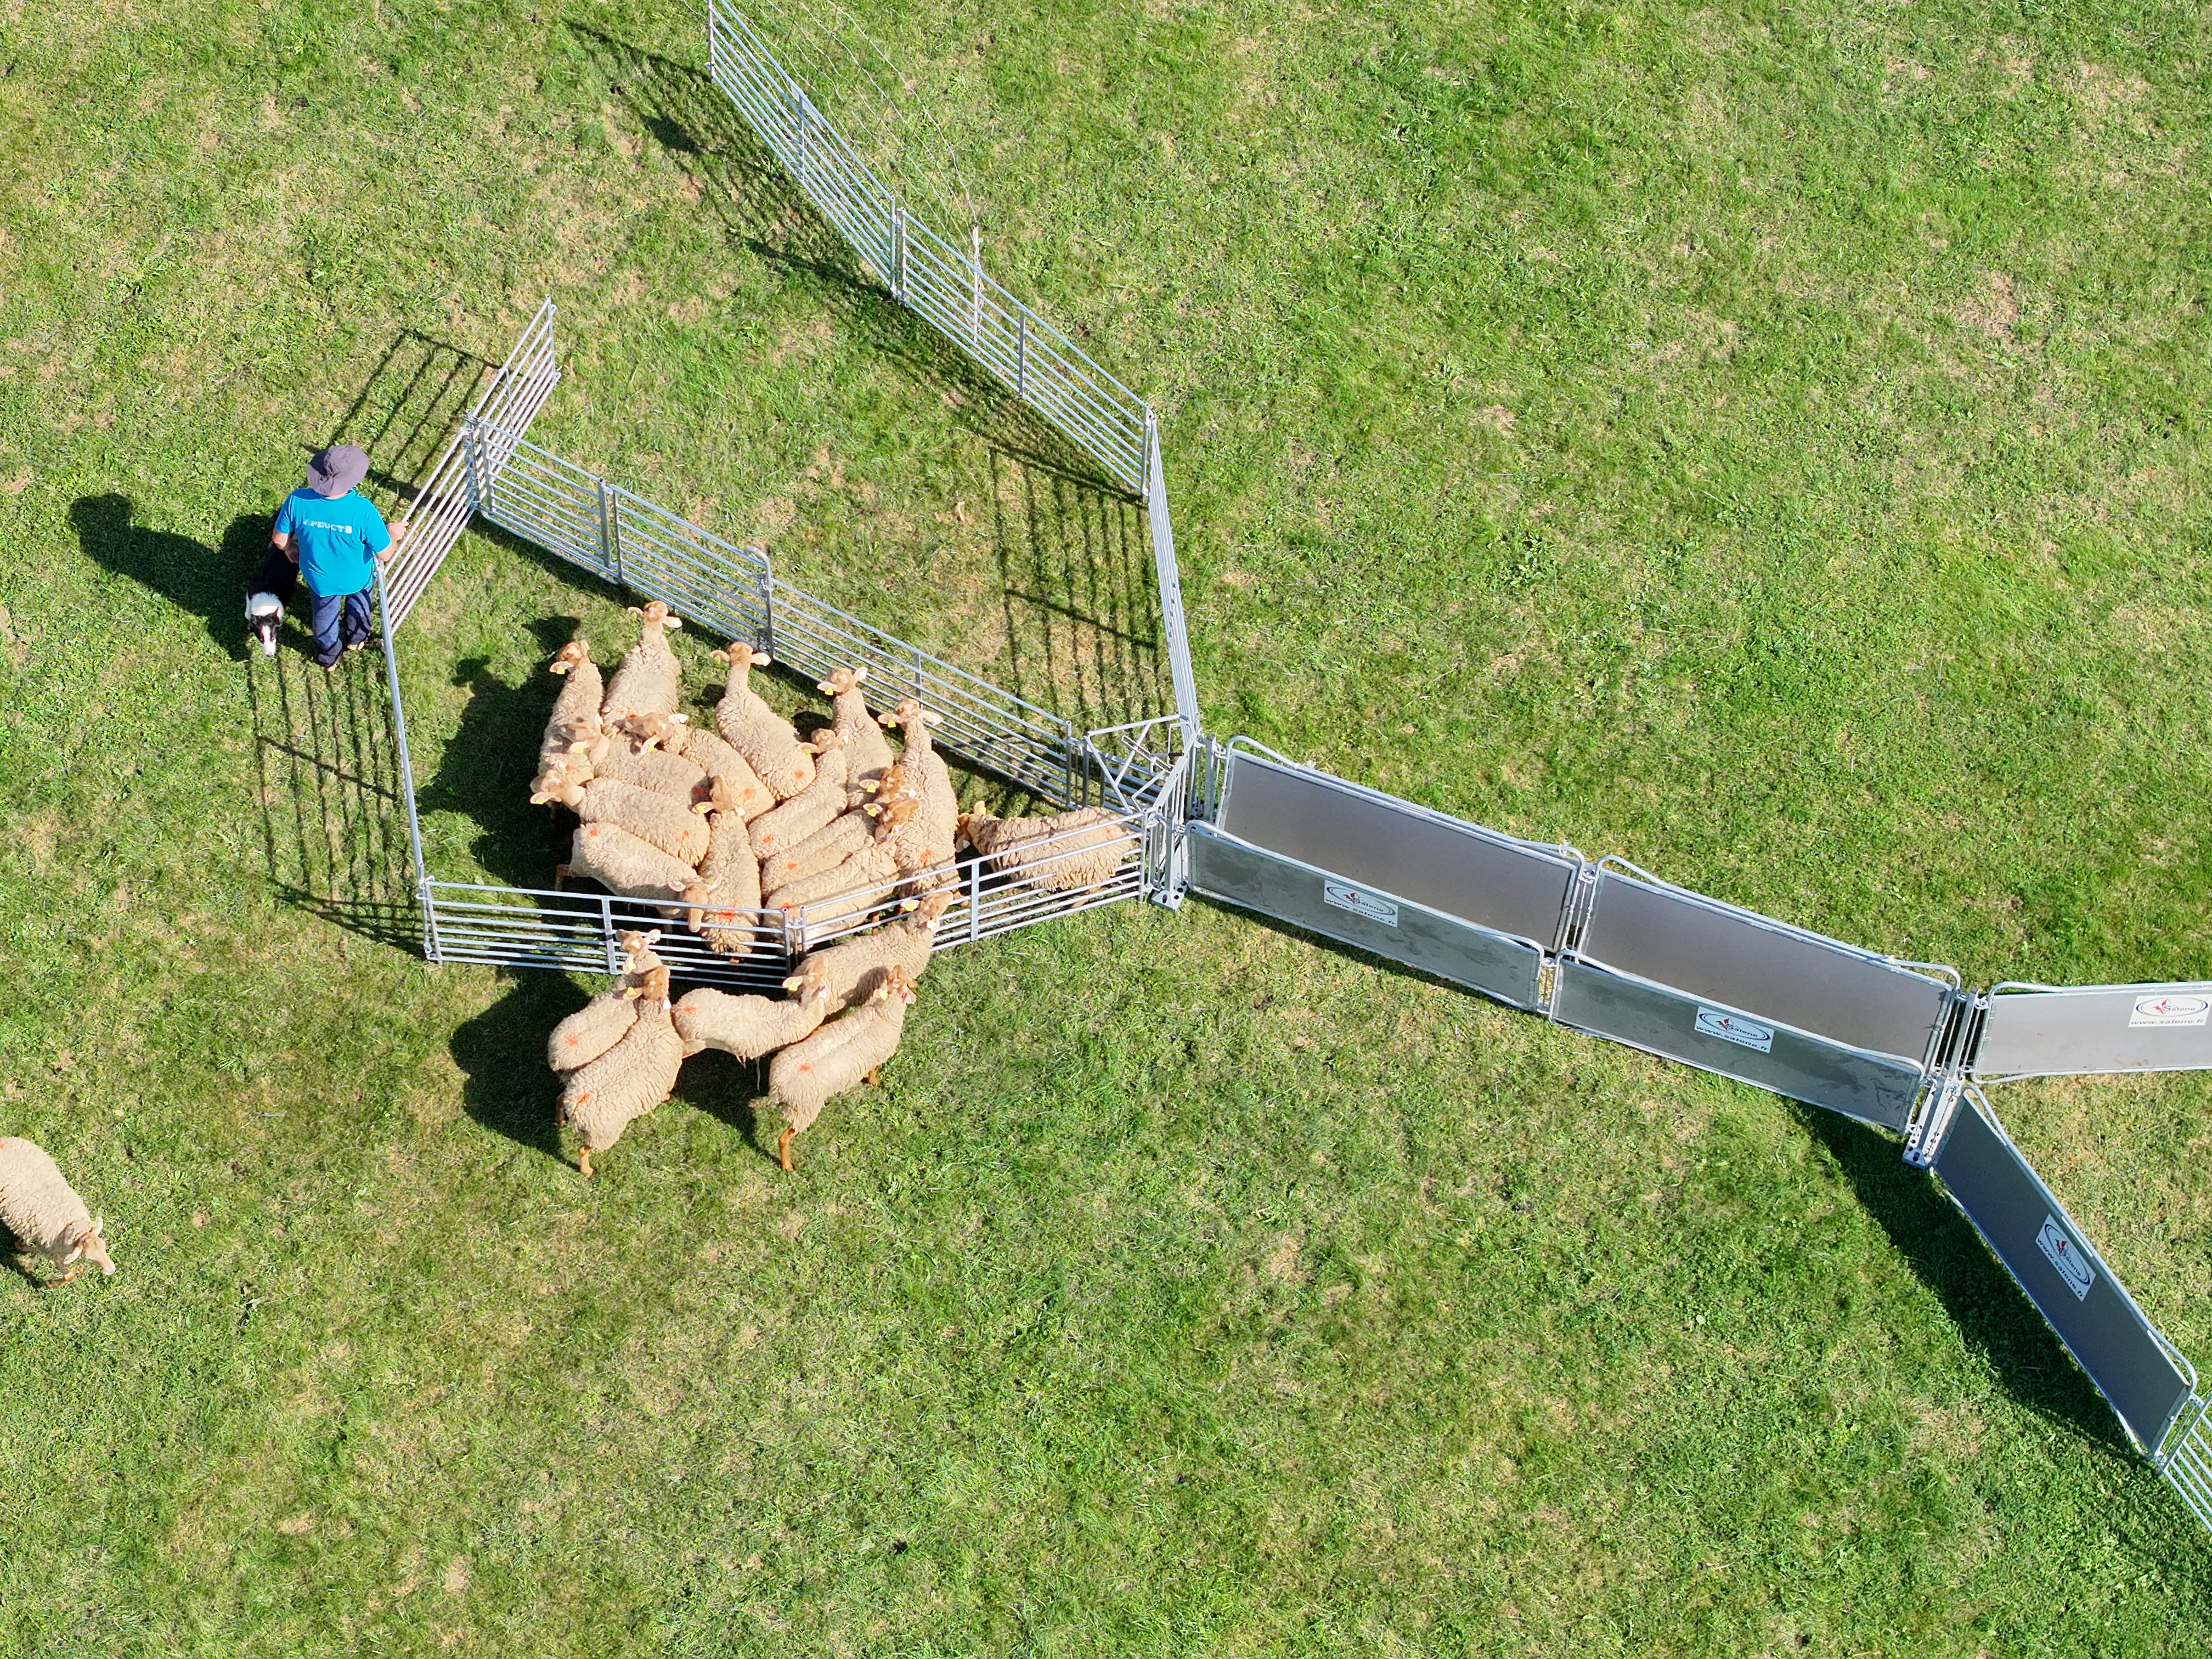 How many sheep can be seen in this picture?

20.